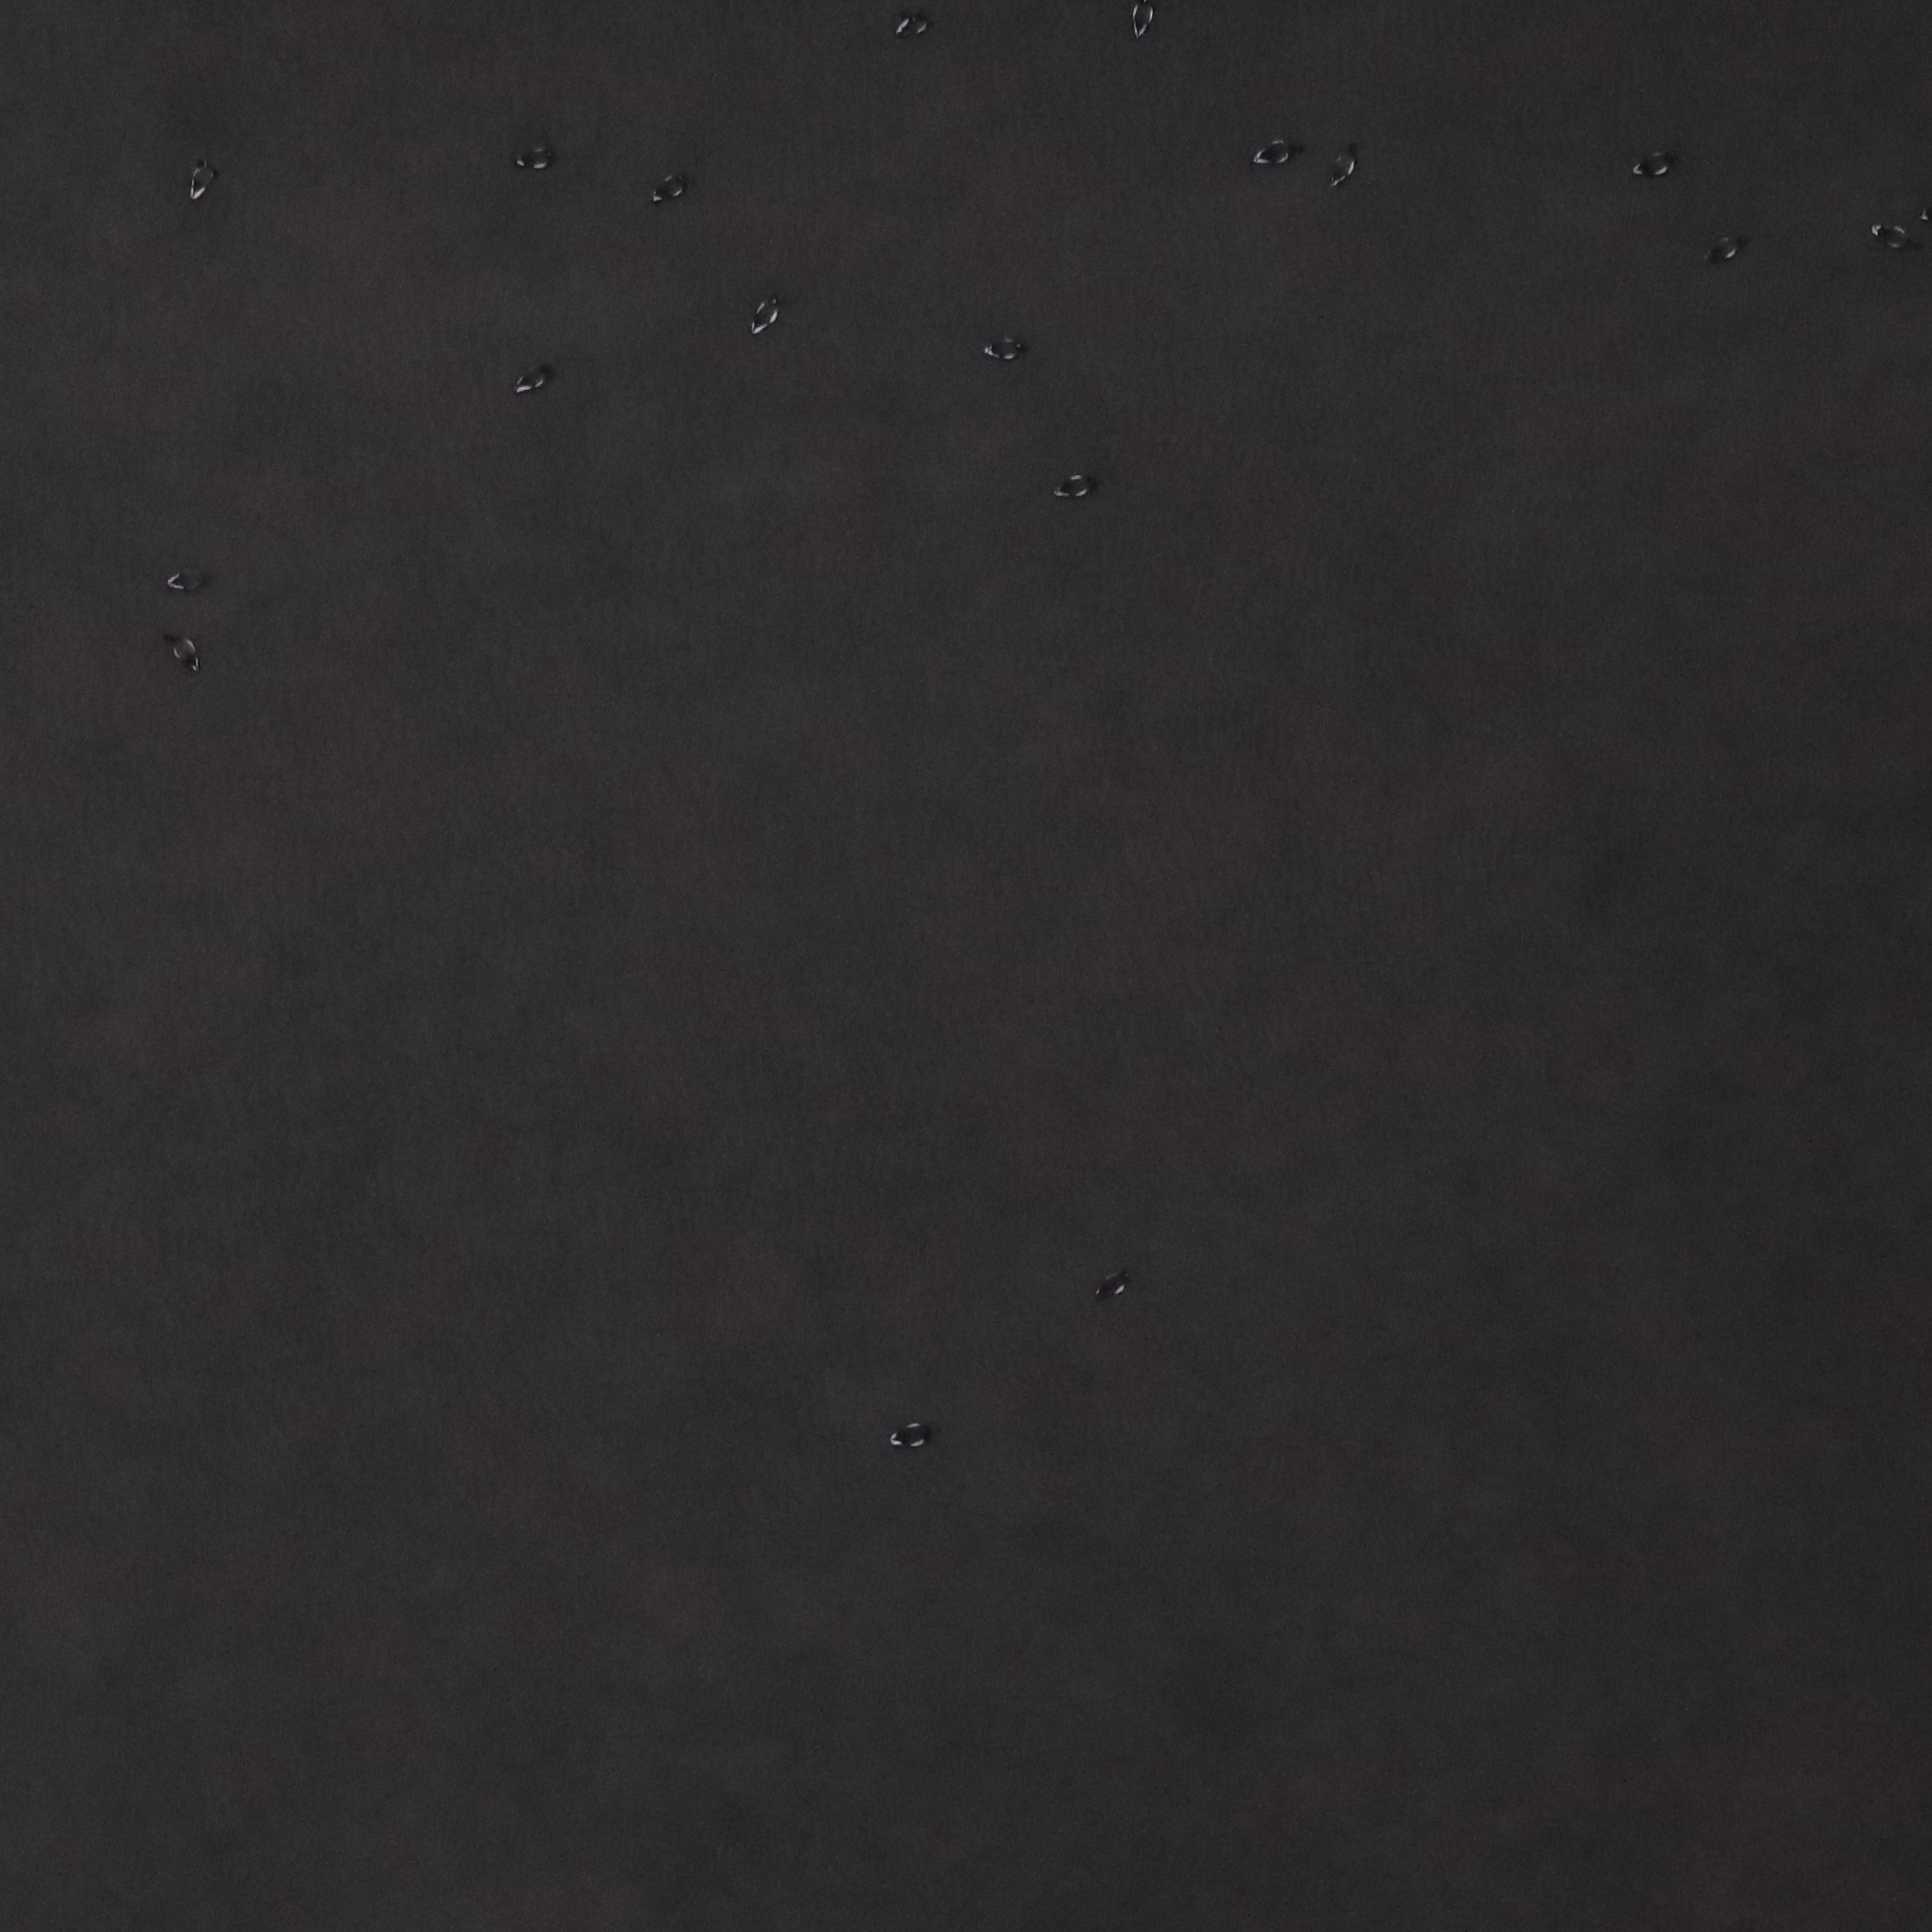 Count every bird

18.